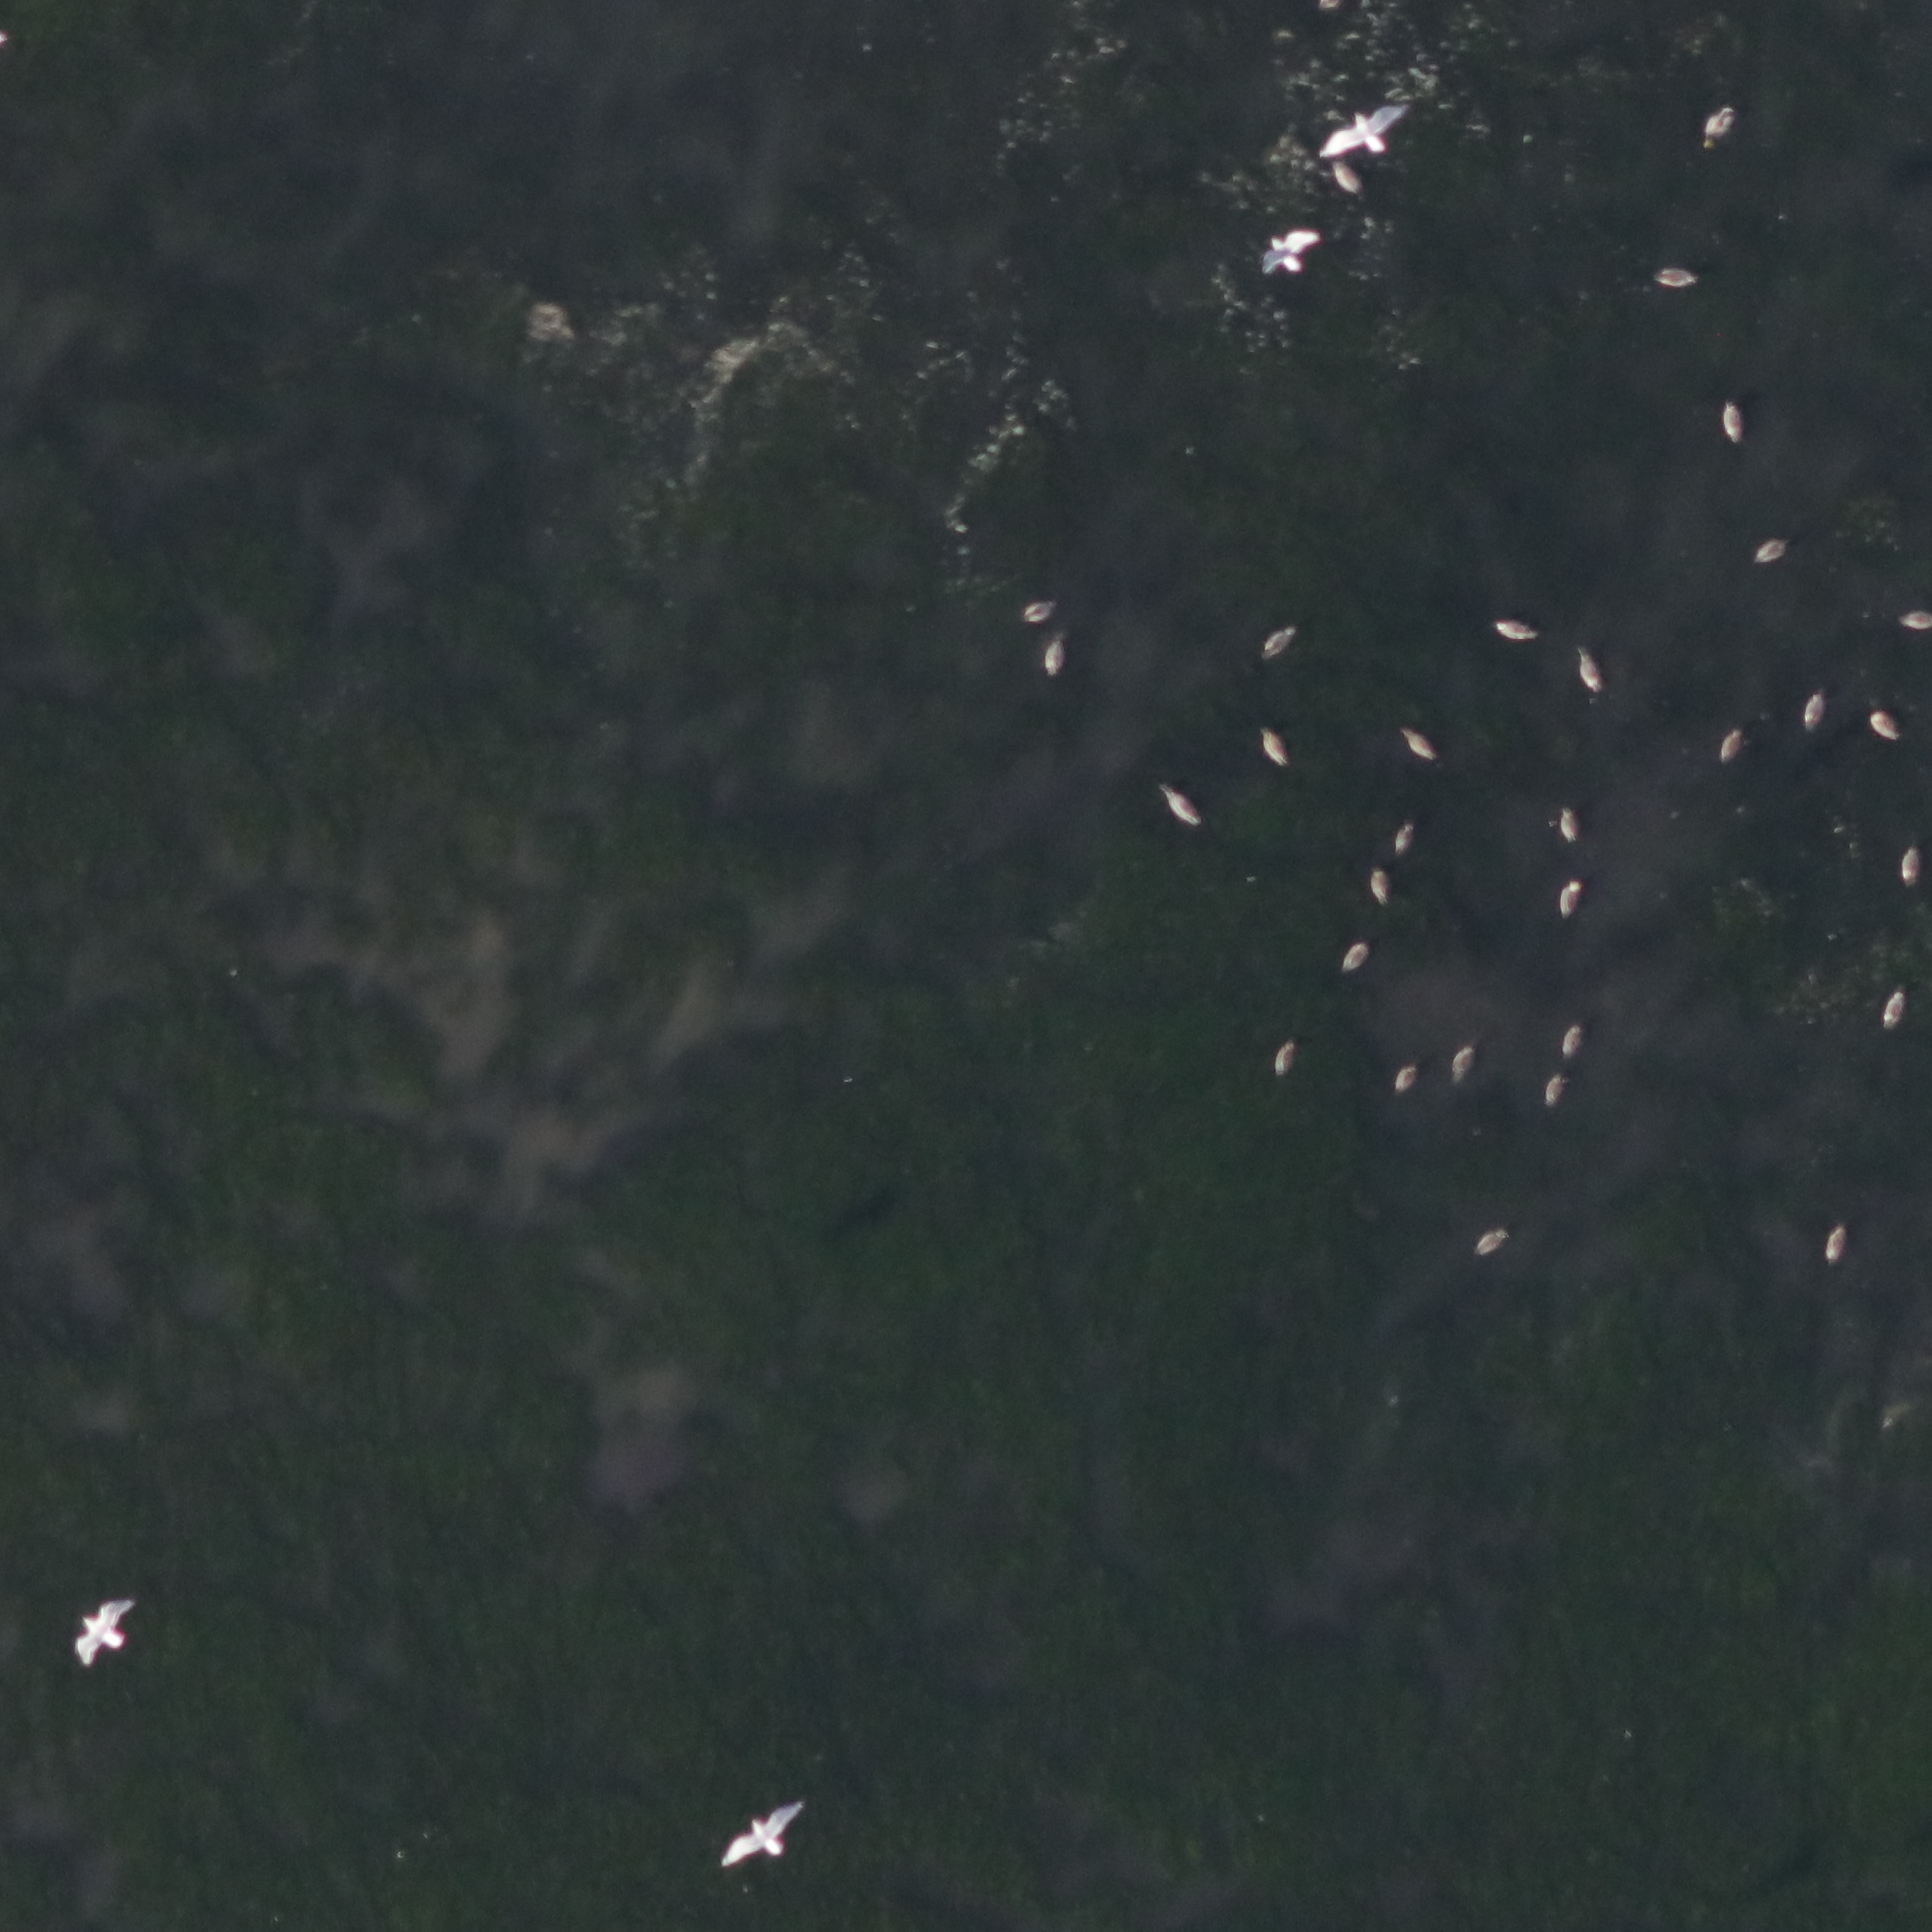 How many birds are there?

36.